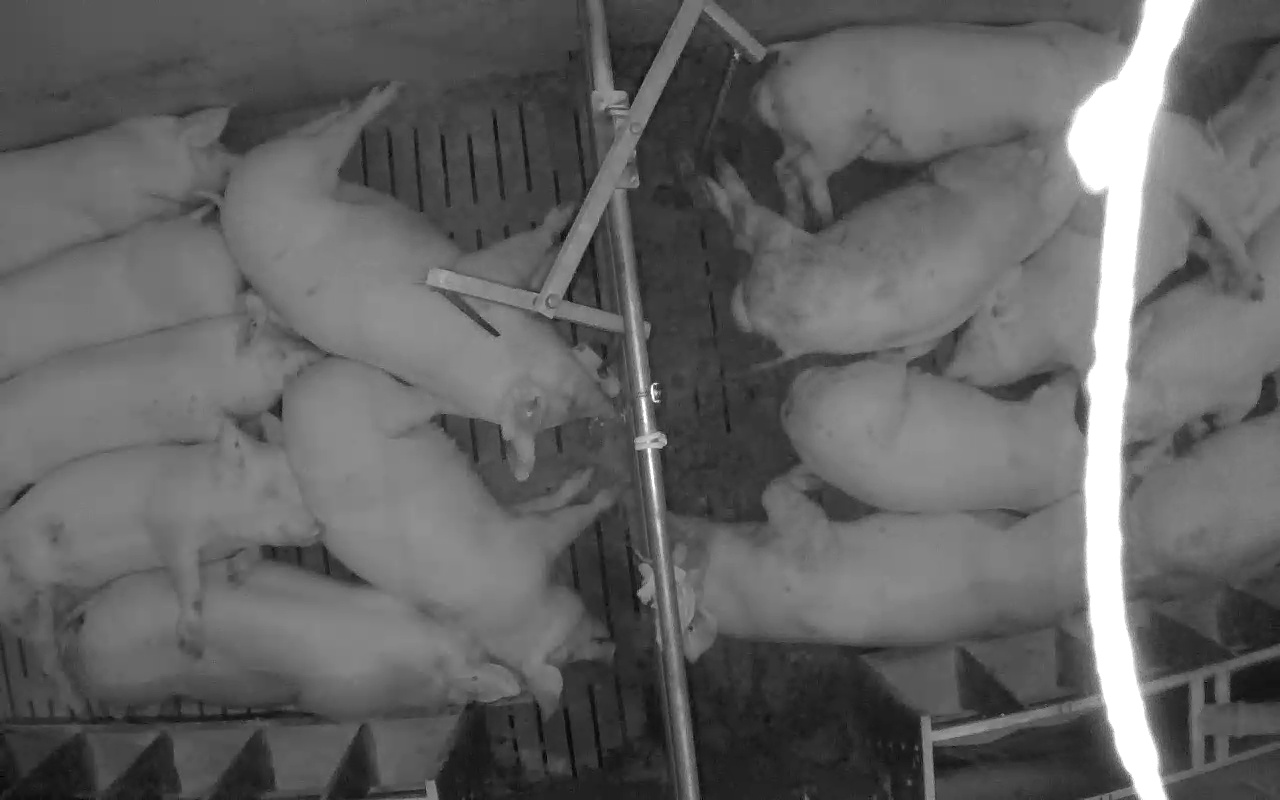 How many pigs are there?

15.